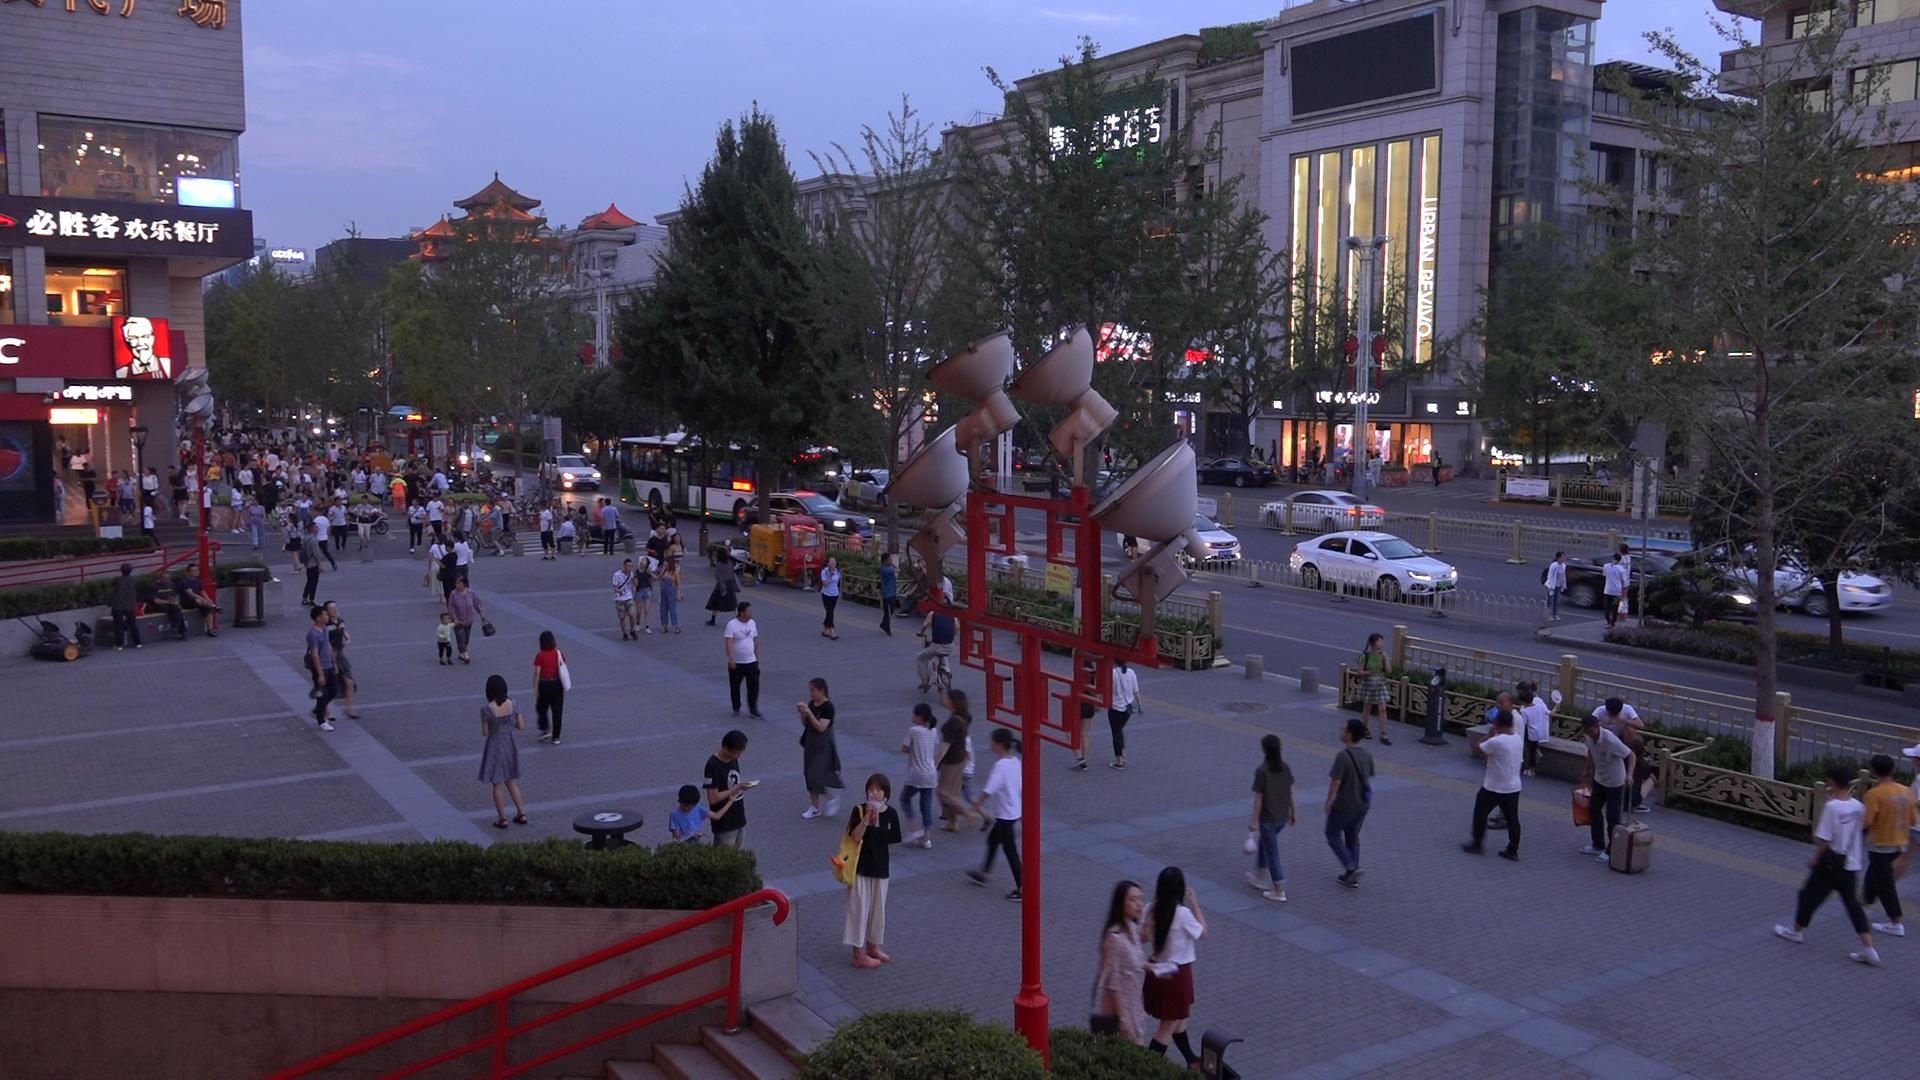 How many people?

141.